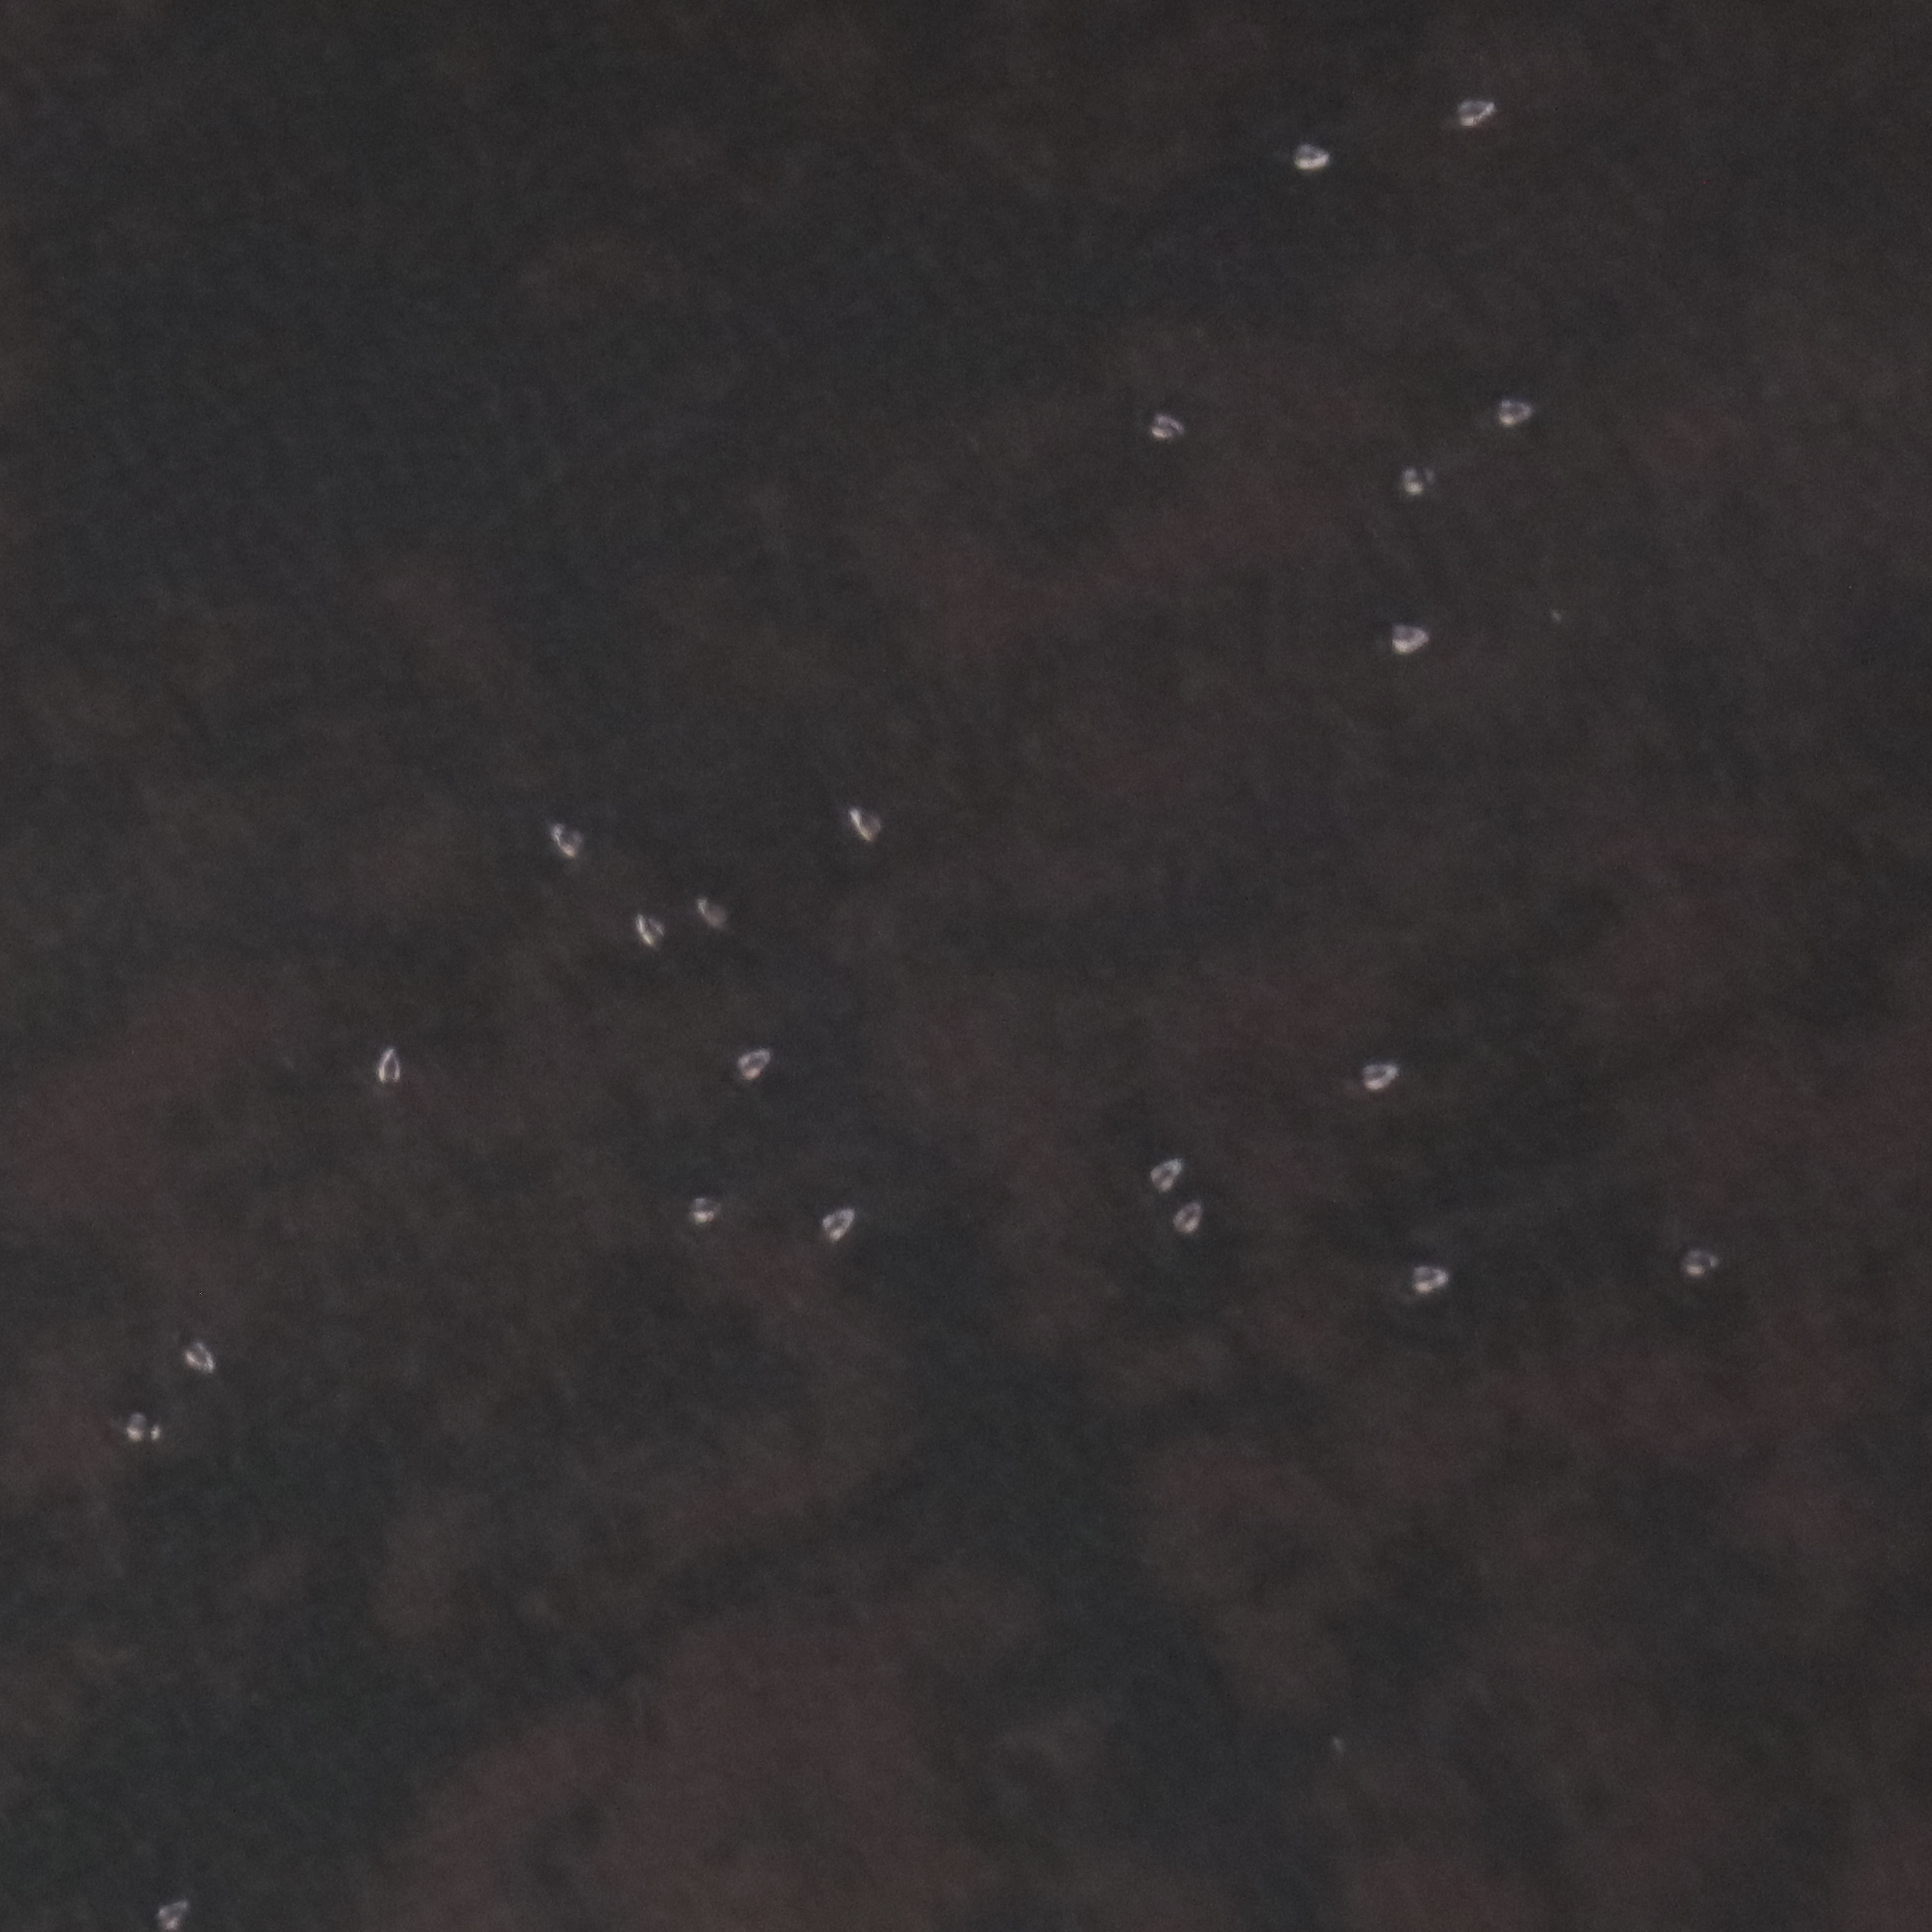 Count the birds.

22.